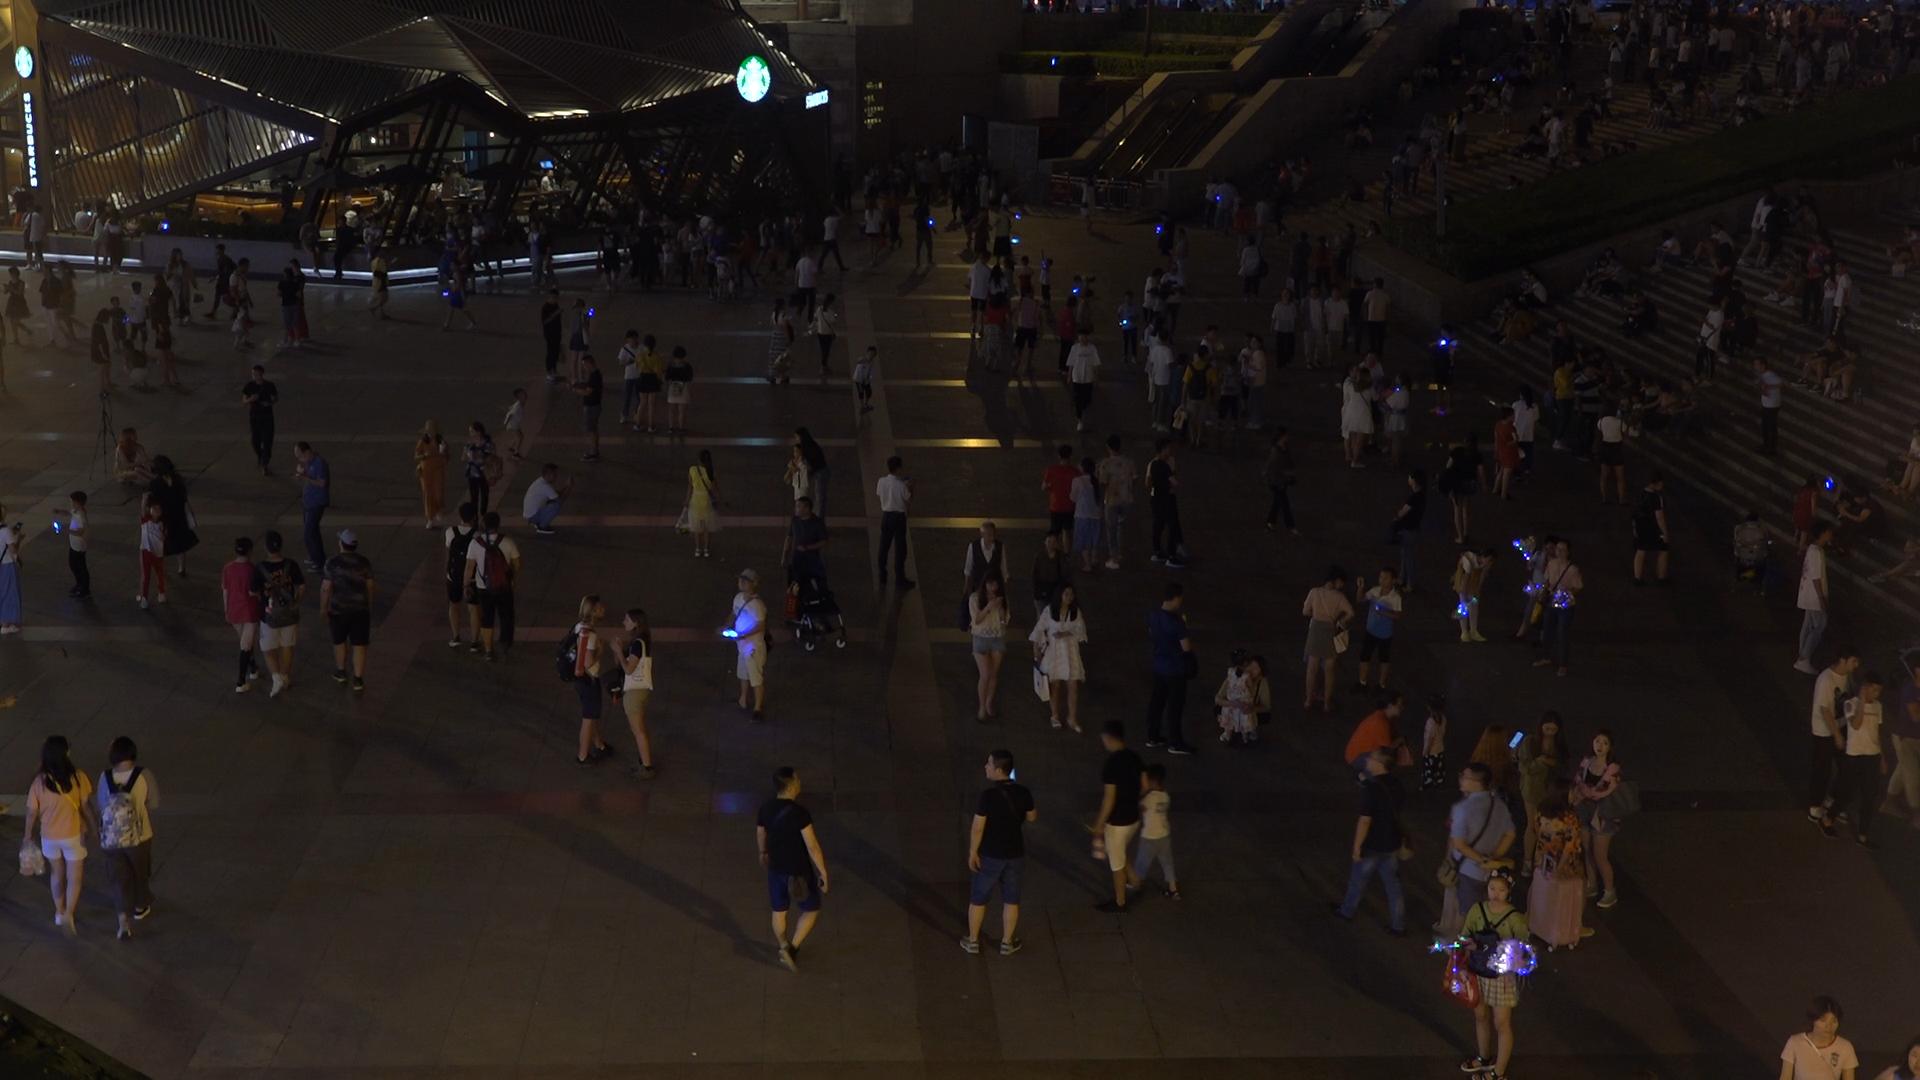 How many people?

349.